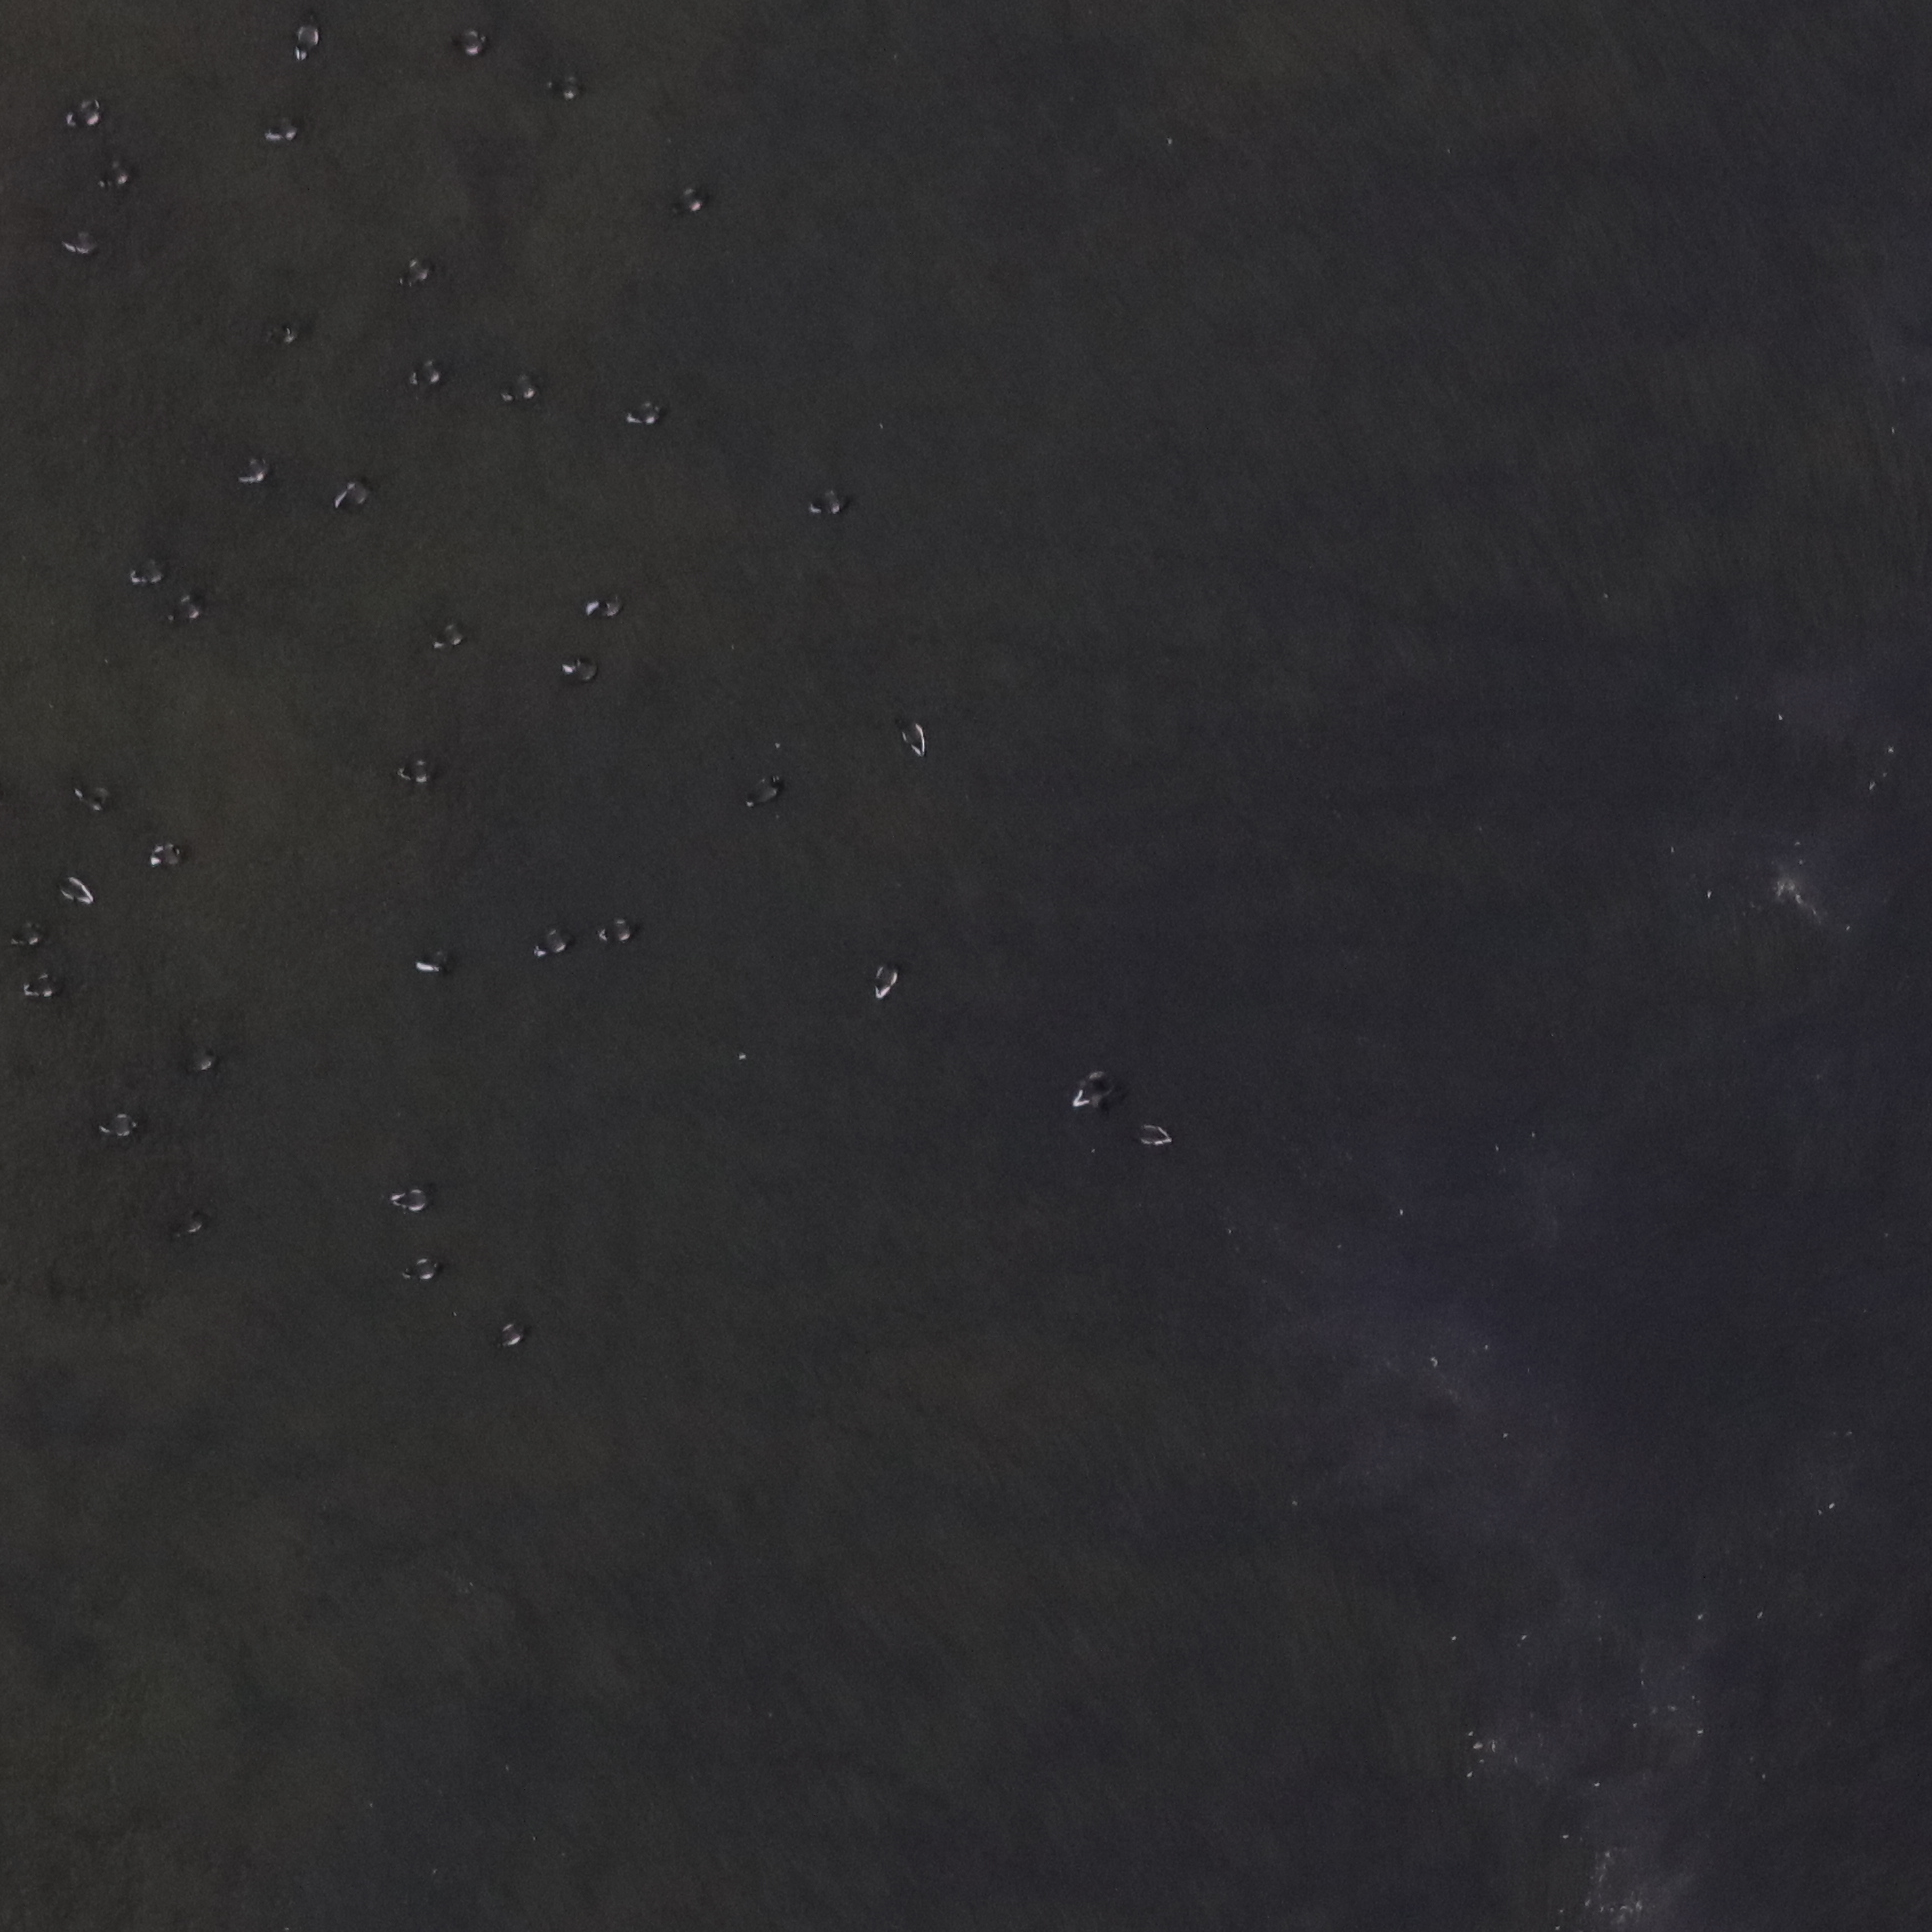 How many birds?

41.